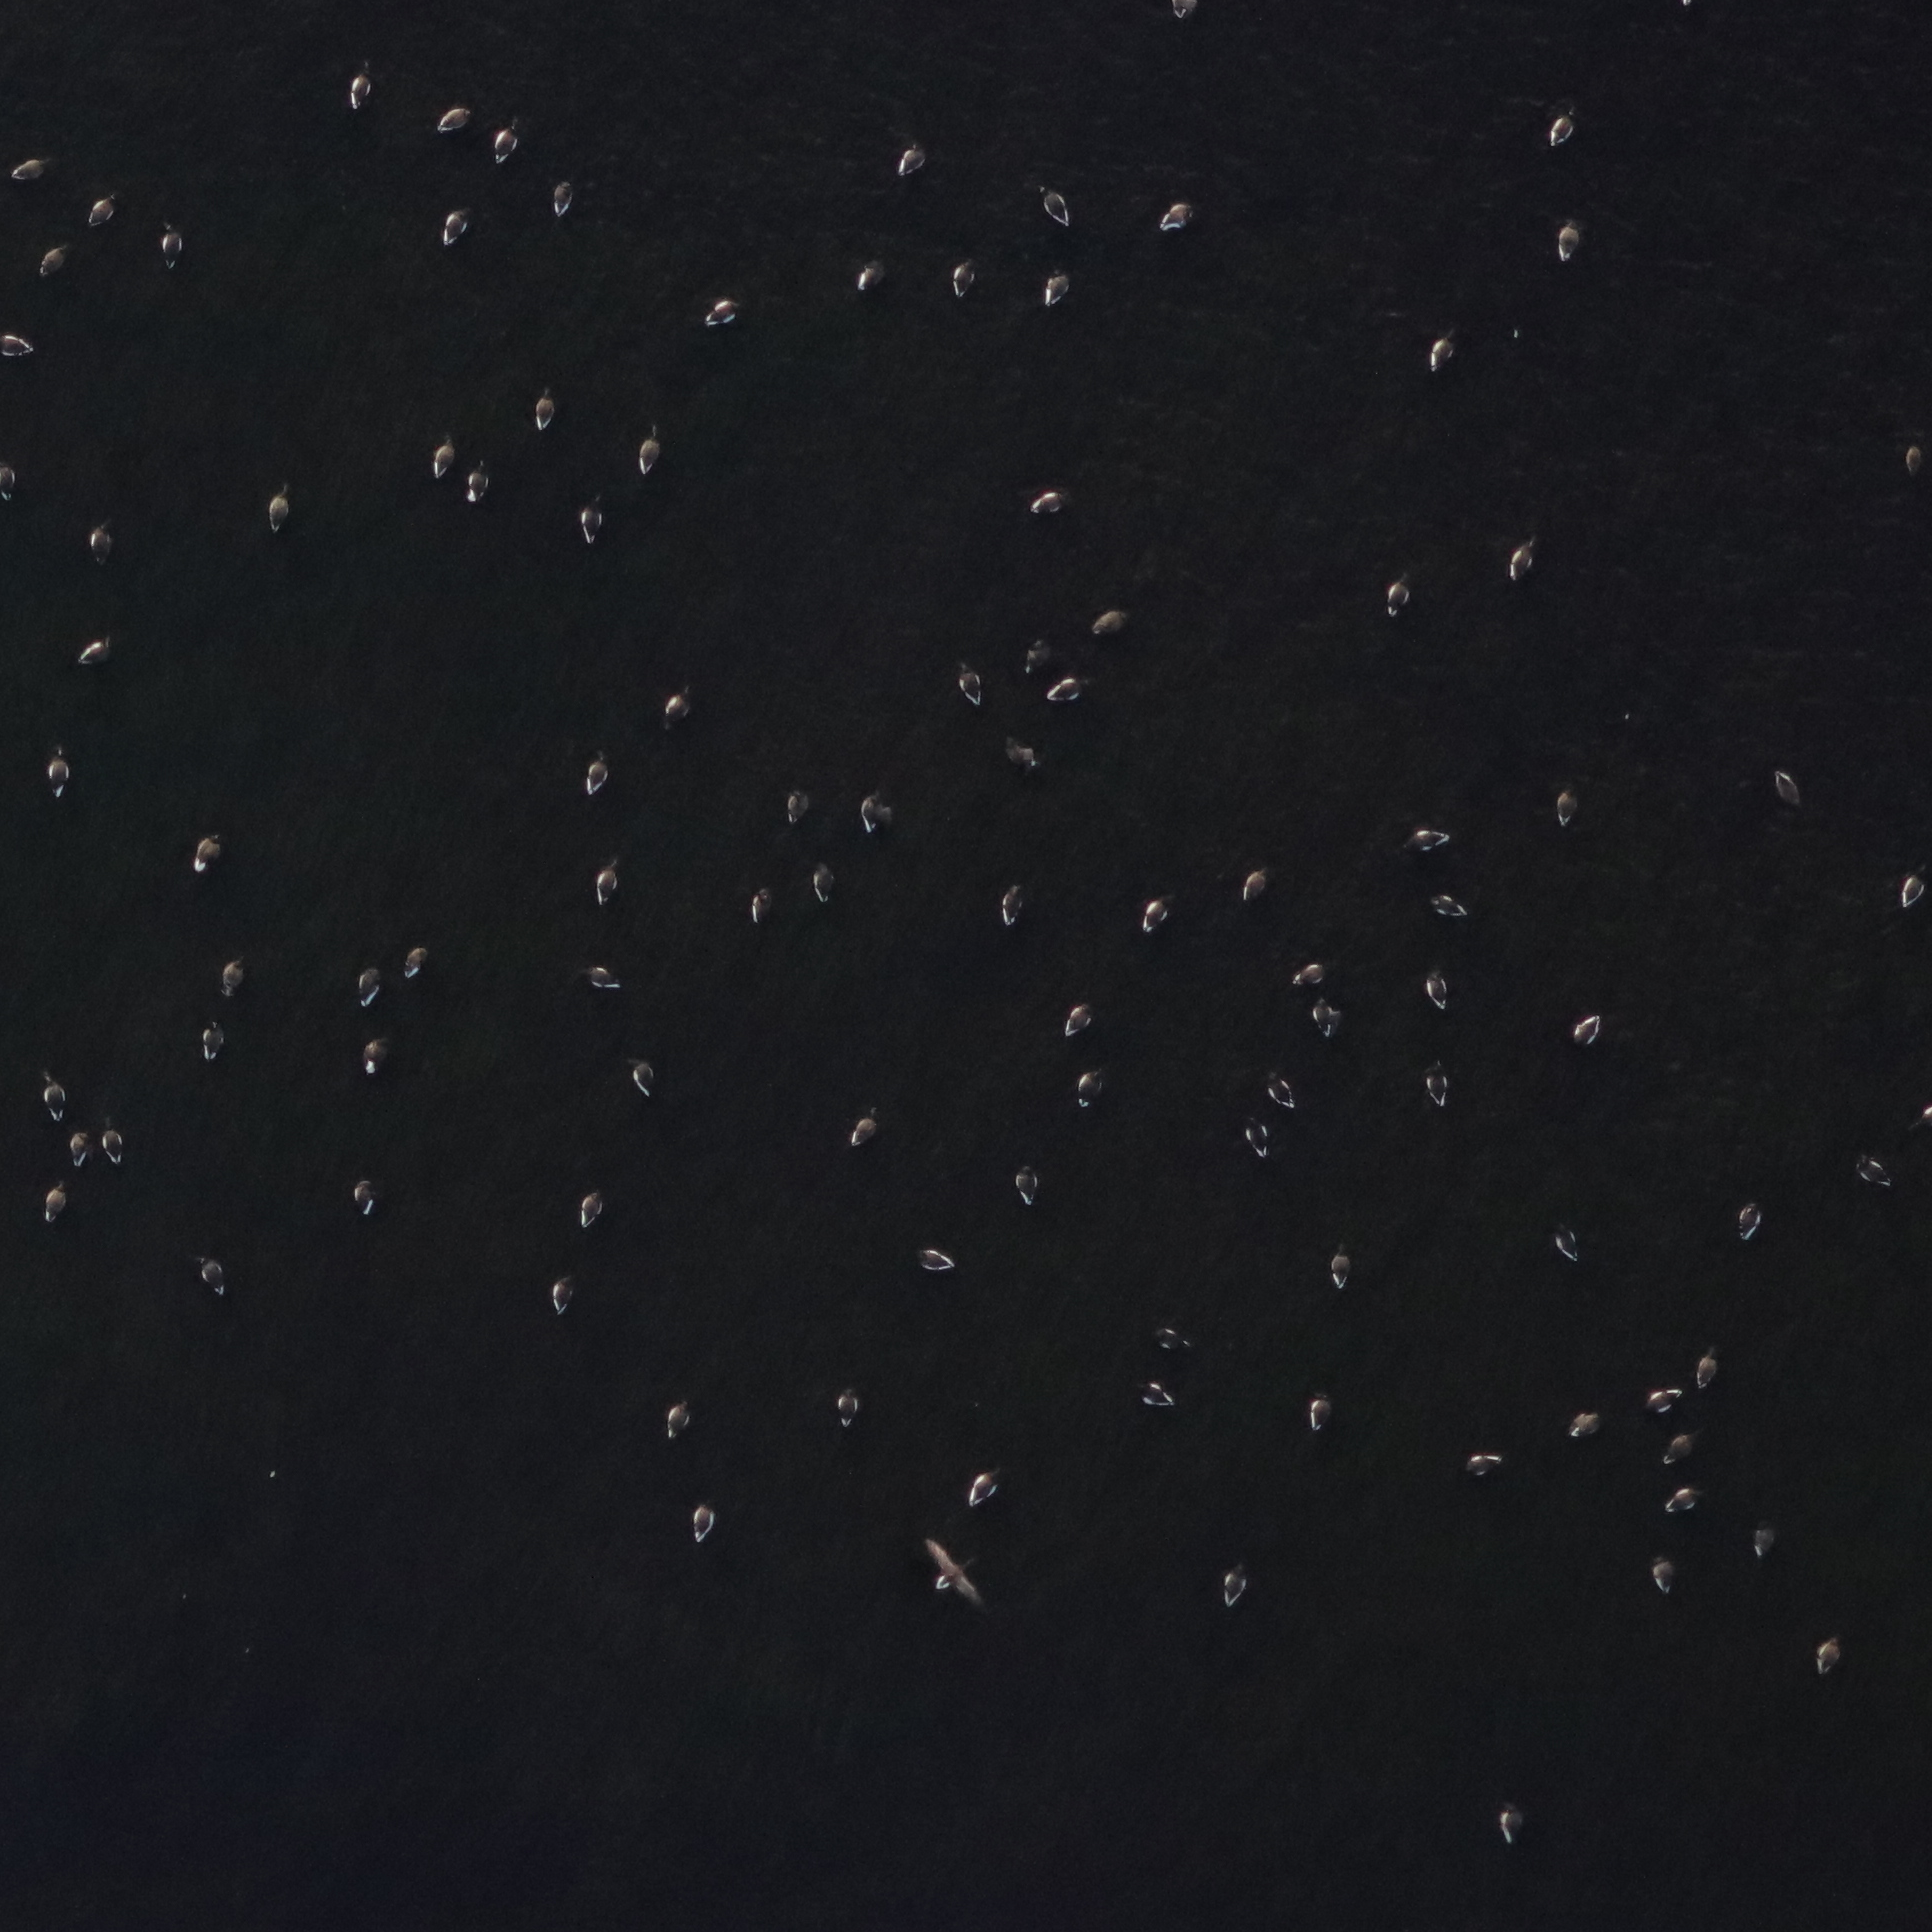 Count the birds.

105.